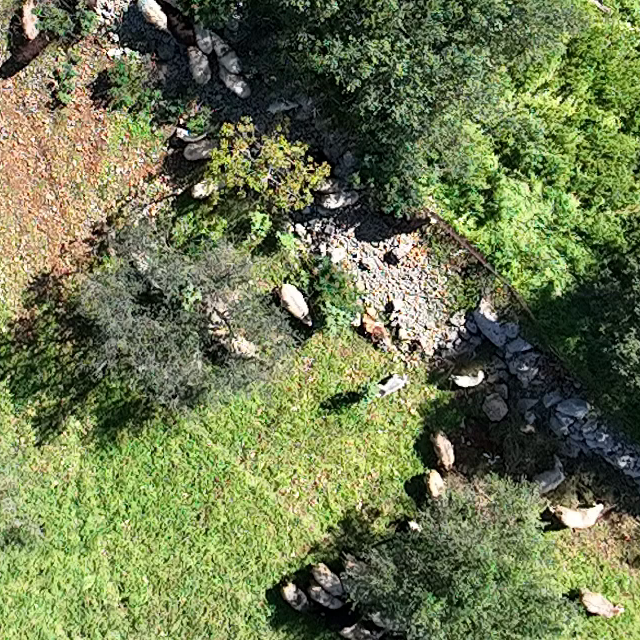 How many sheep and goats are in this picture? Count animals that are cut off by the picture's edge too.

29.